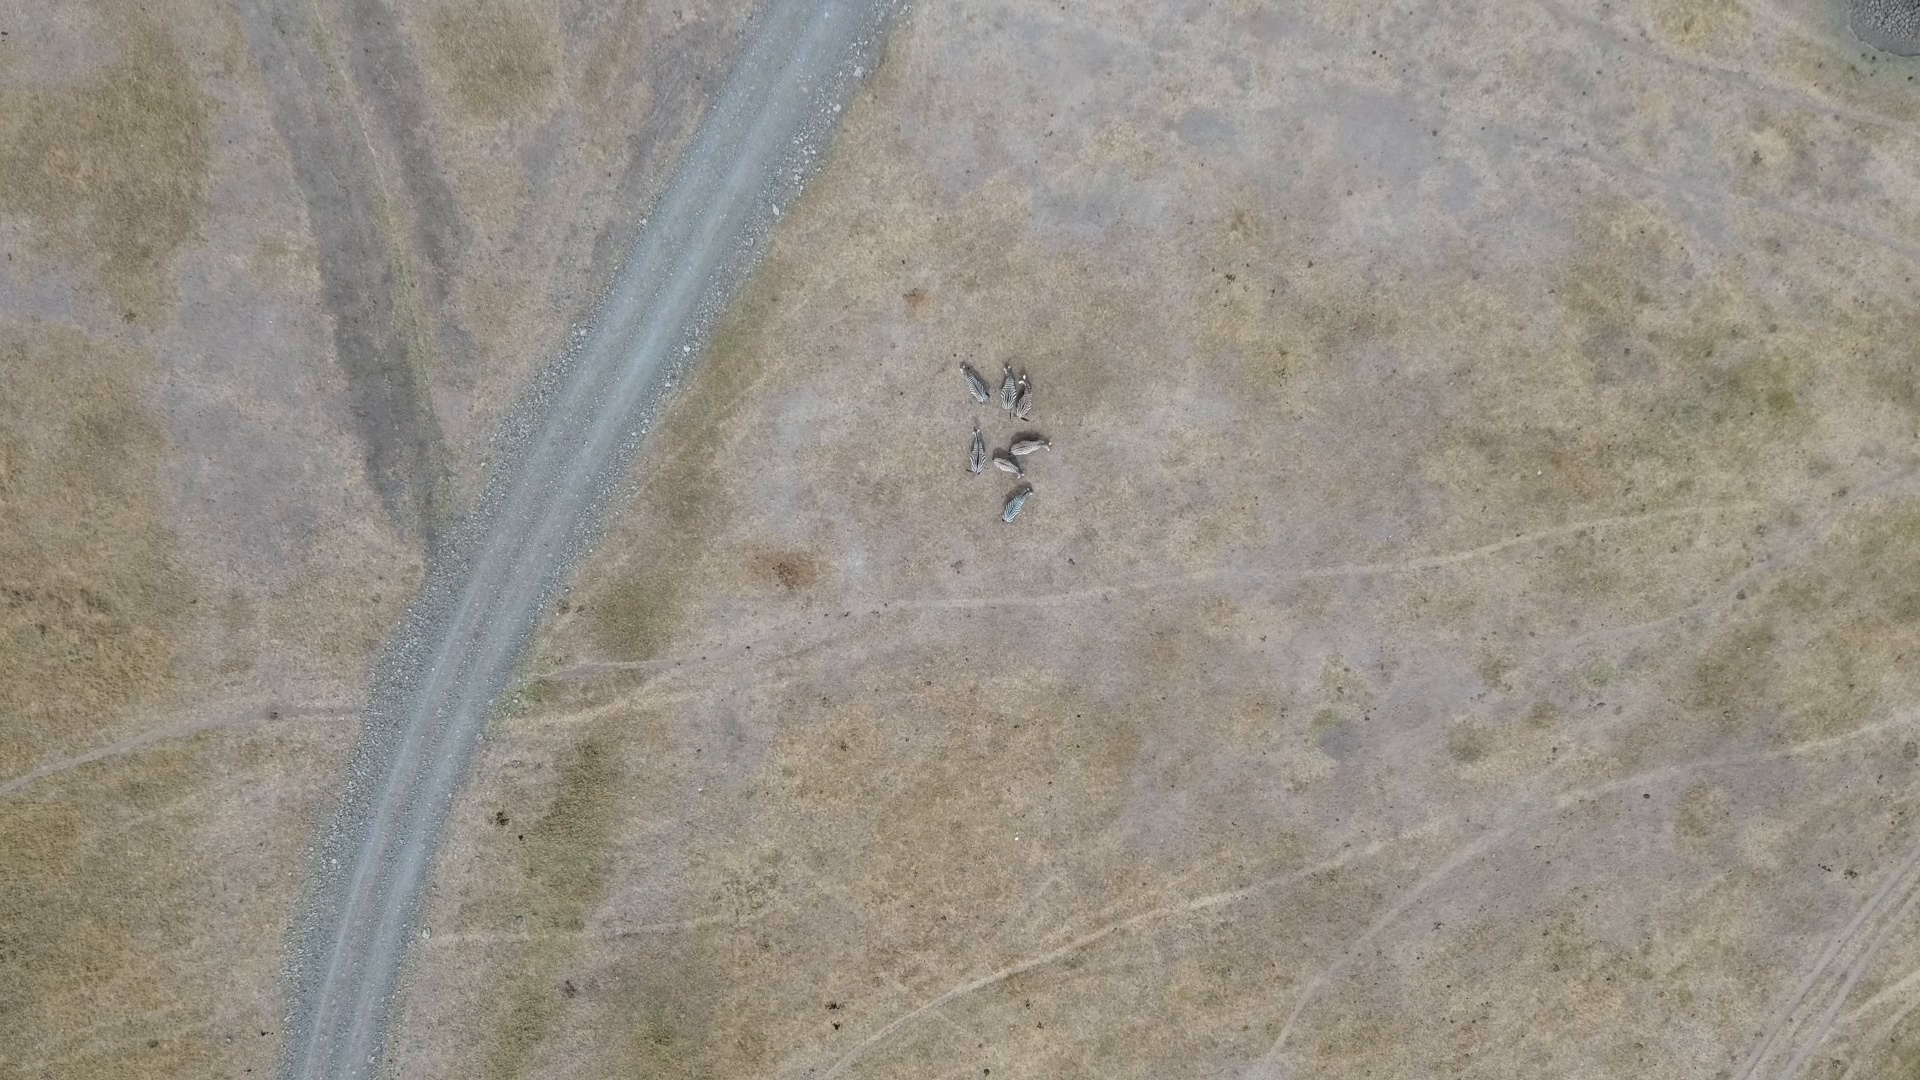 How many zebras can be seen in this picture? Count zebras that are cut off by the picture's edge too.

7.